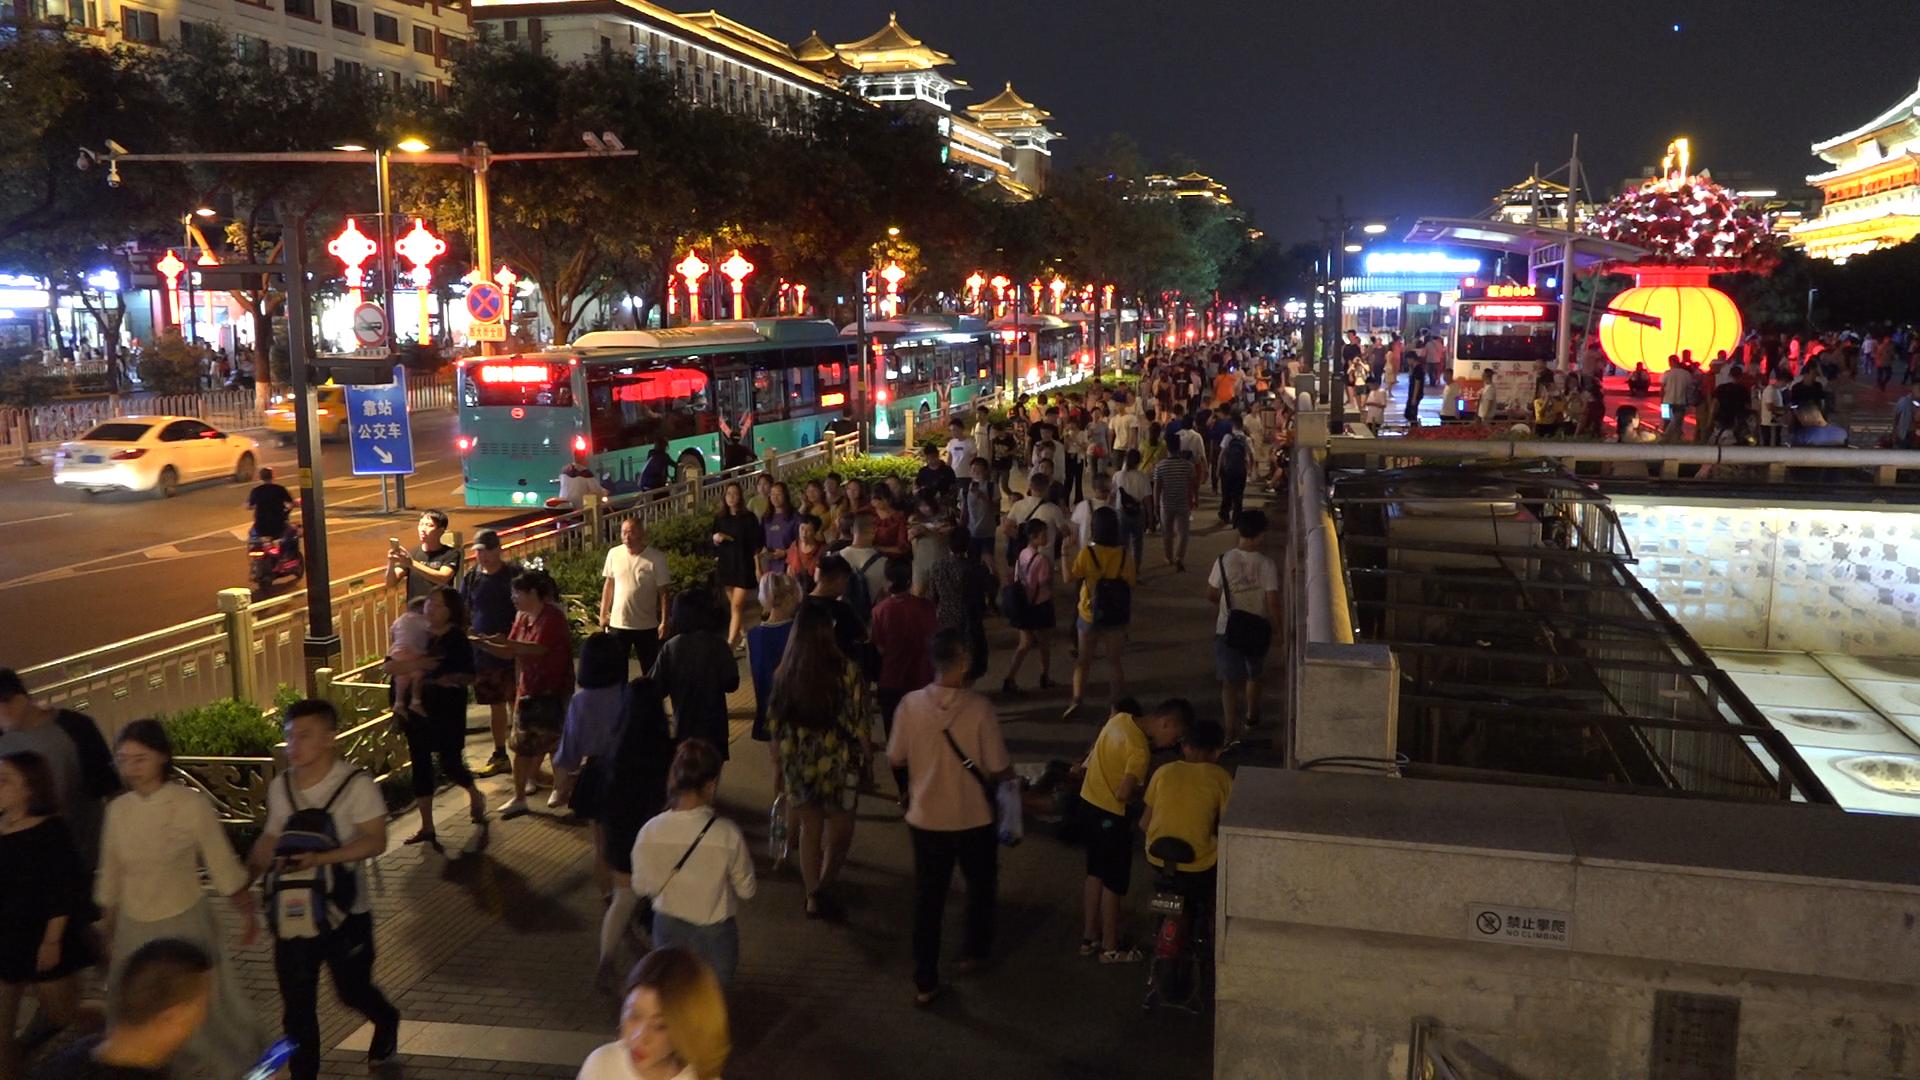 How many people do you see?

166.